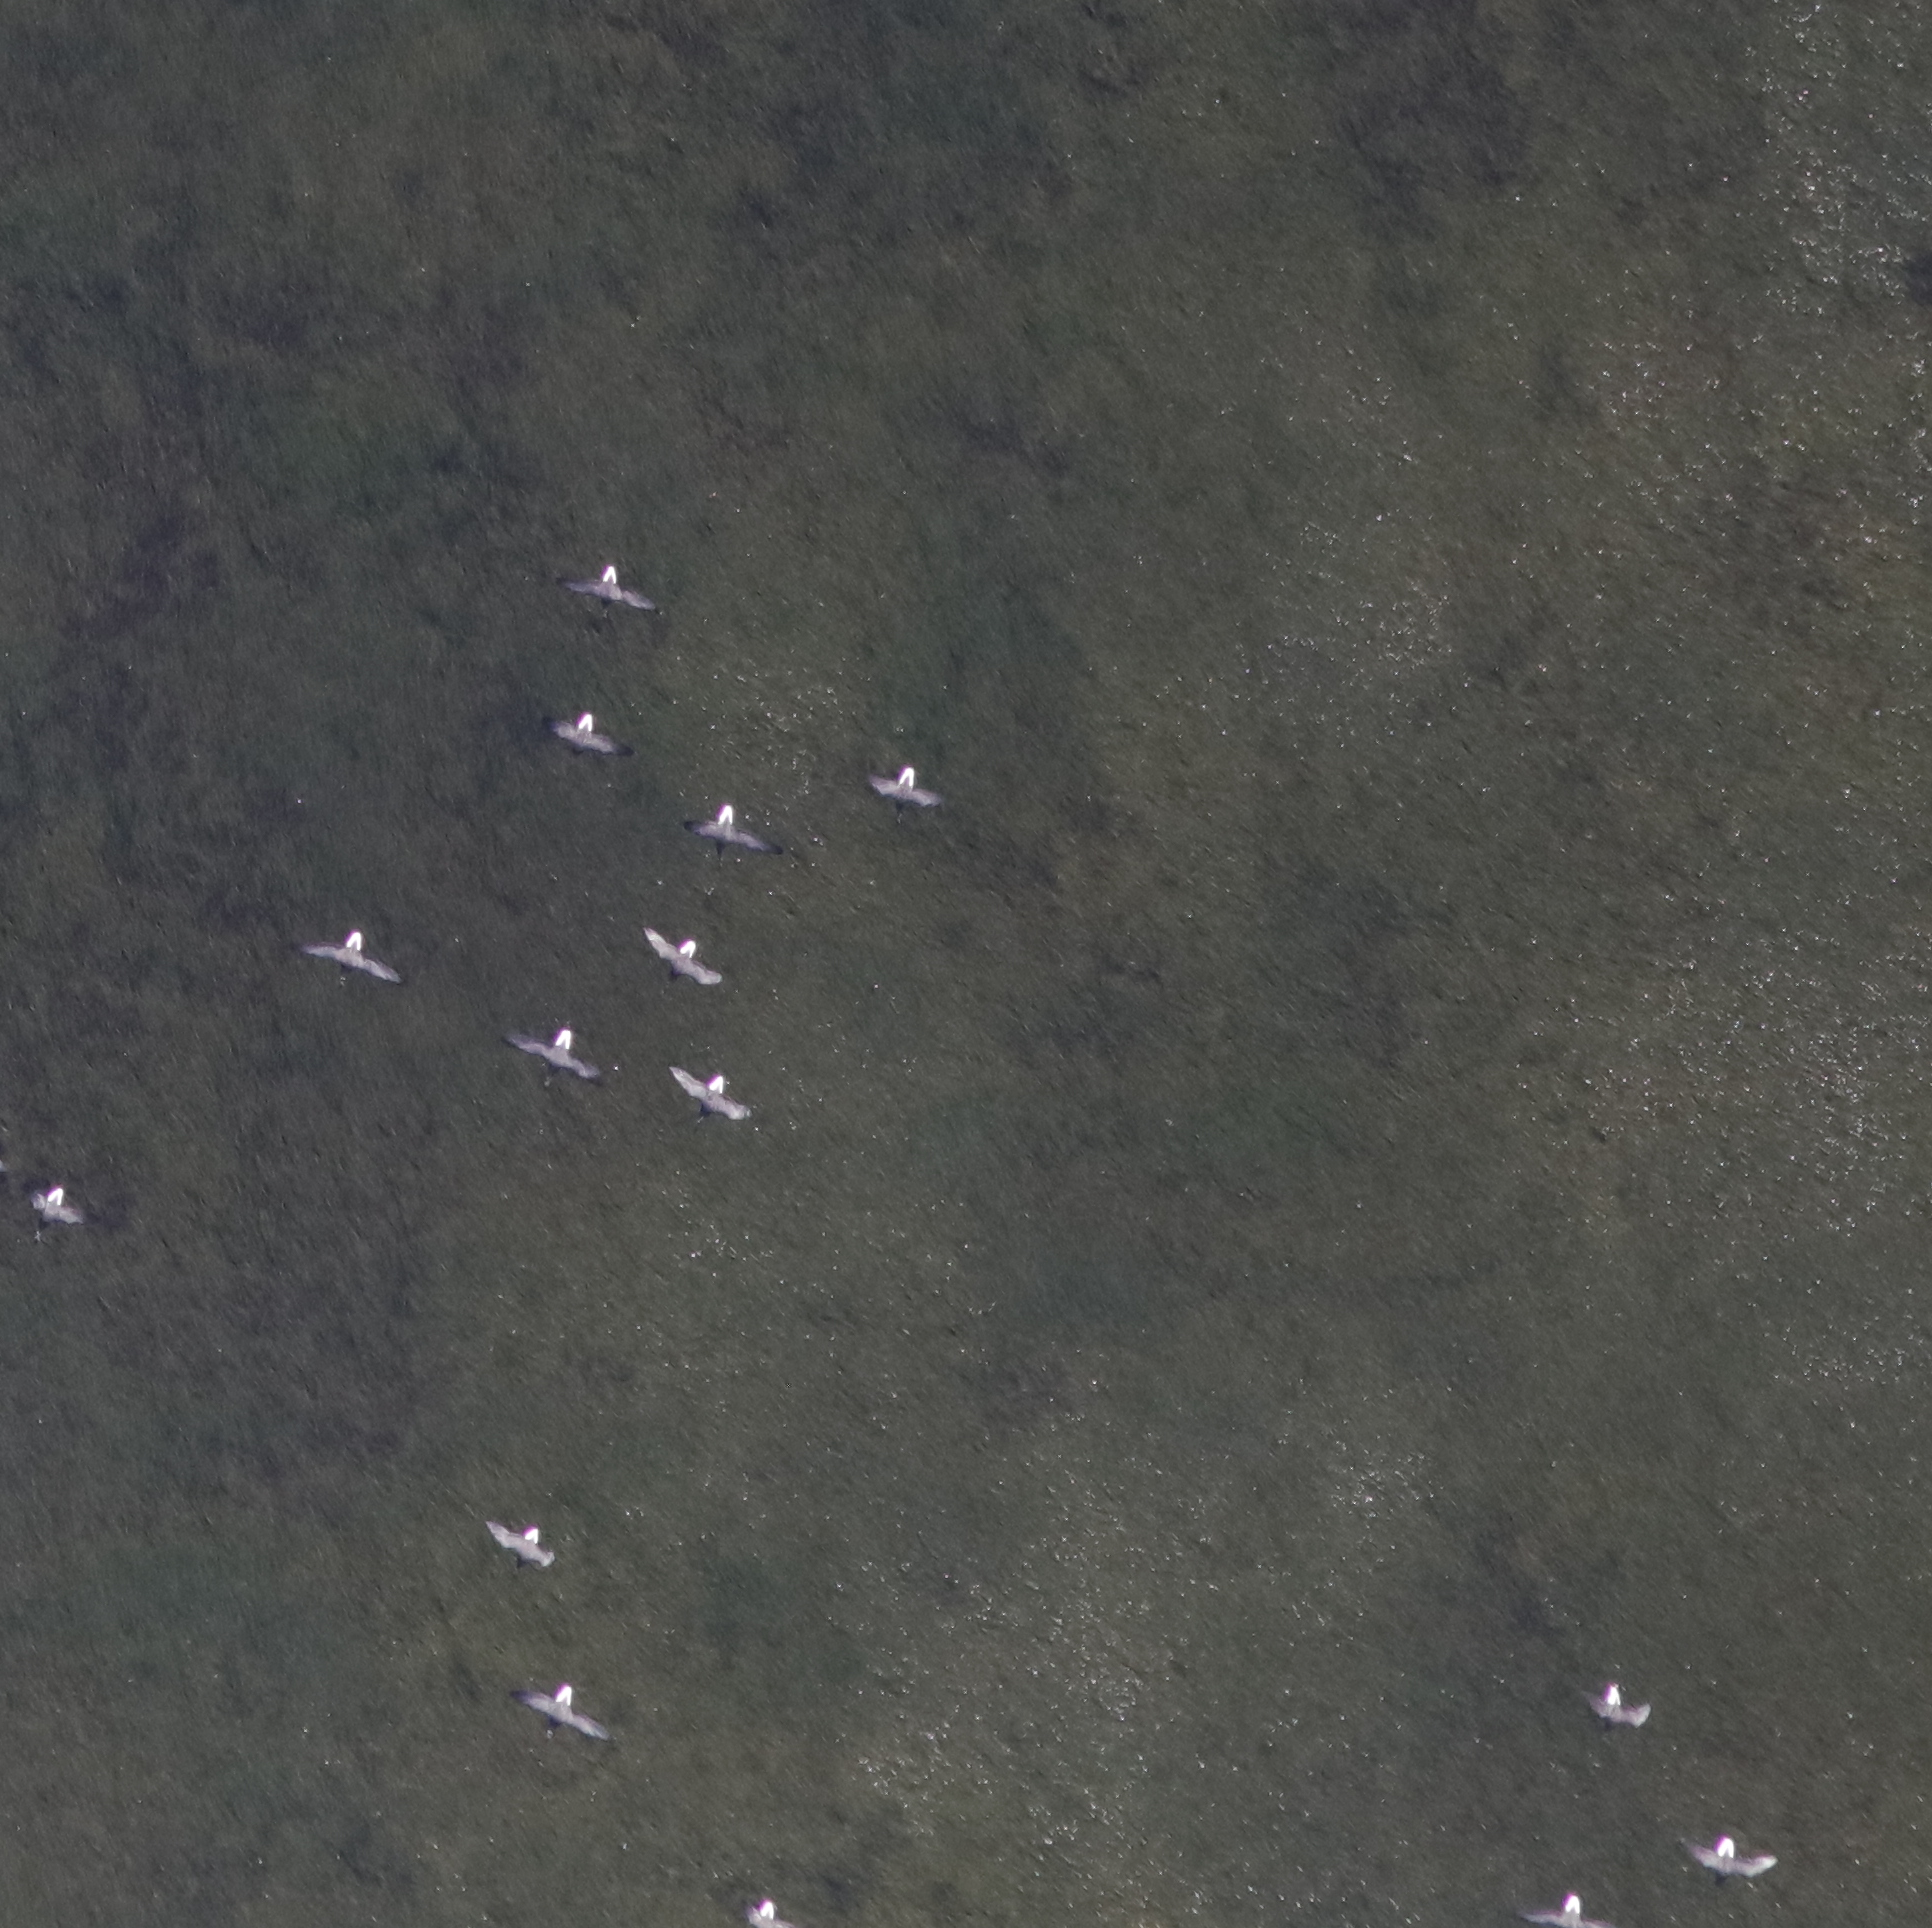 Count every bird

15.